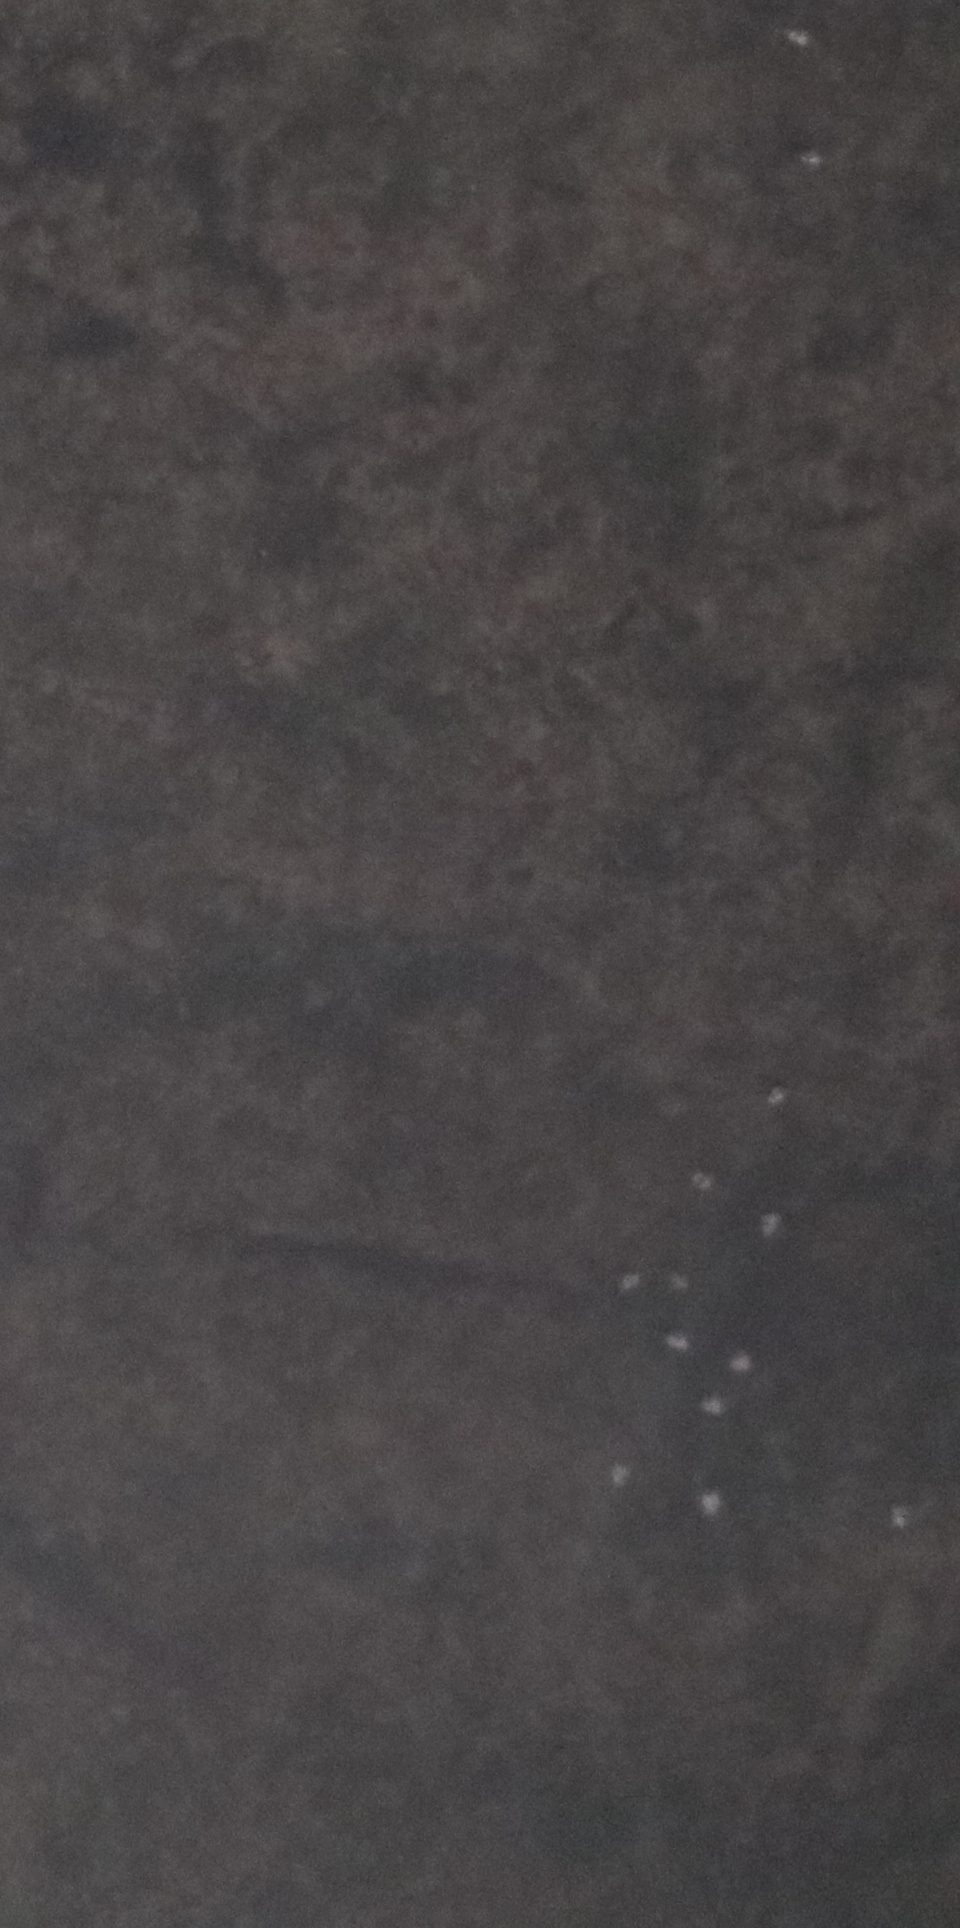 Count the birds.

13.